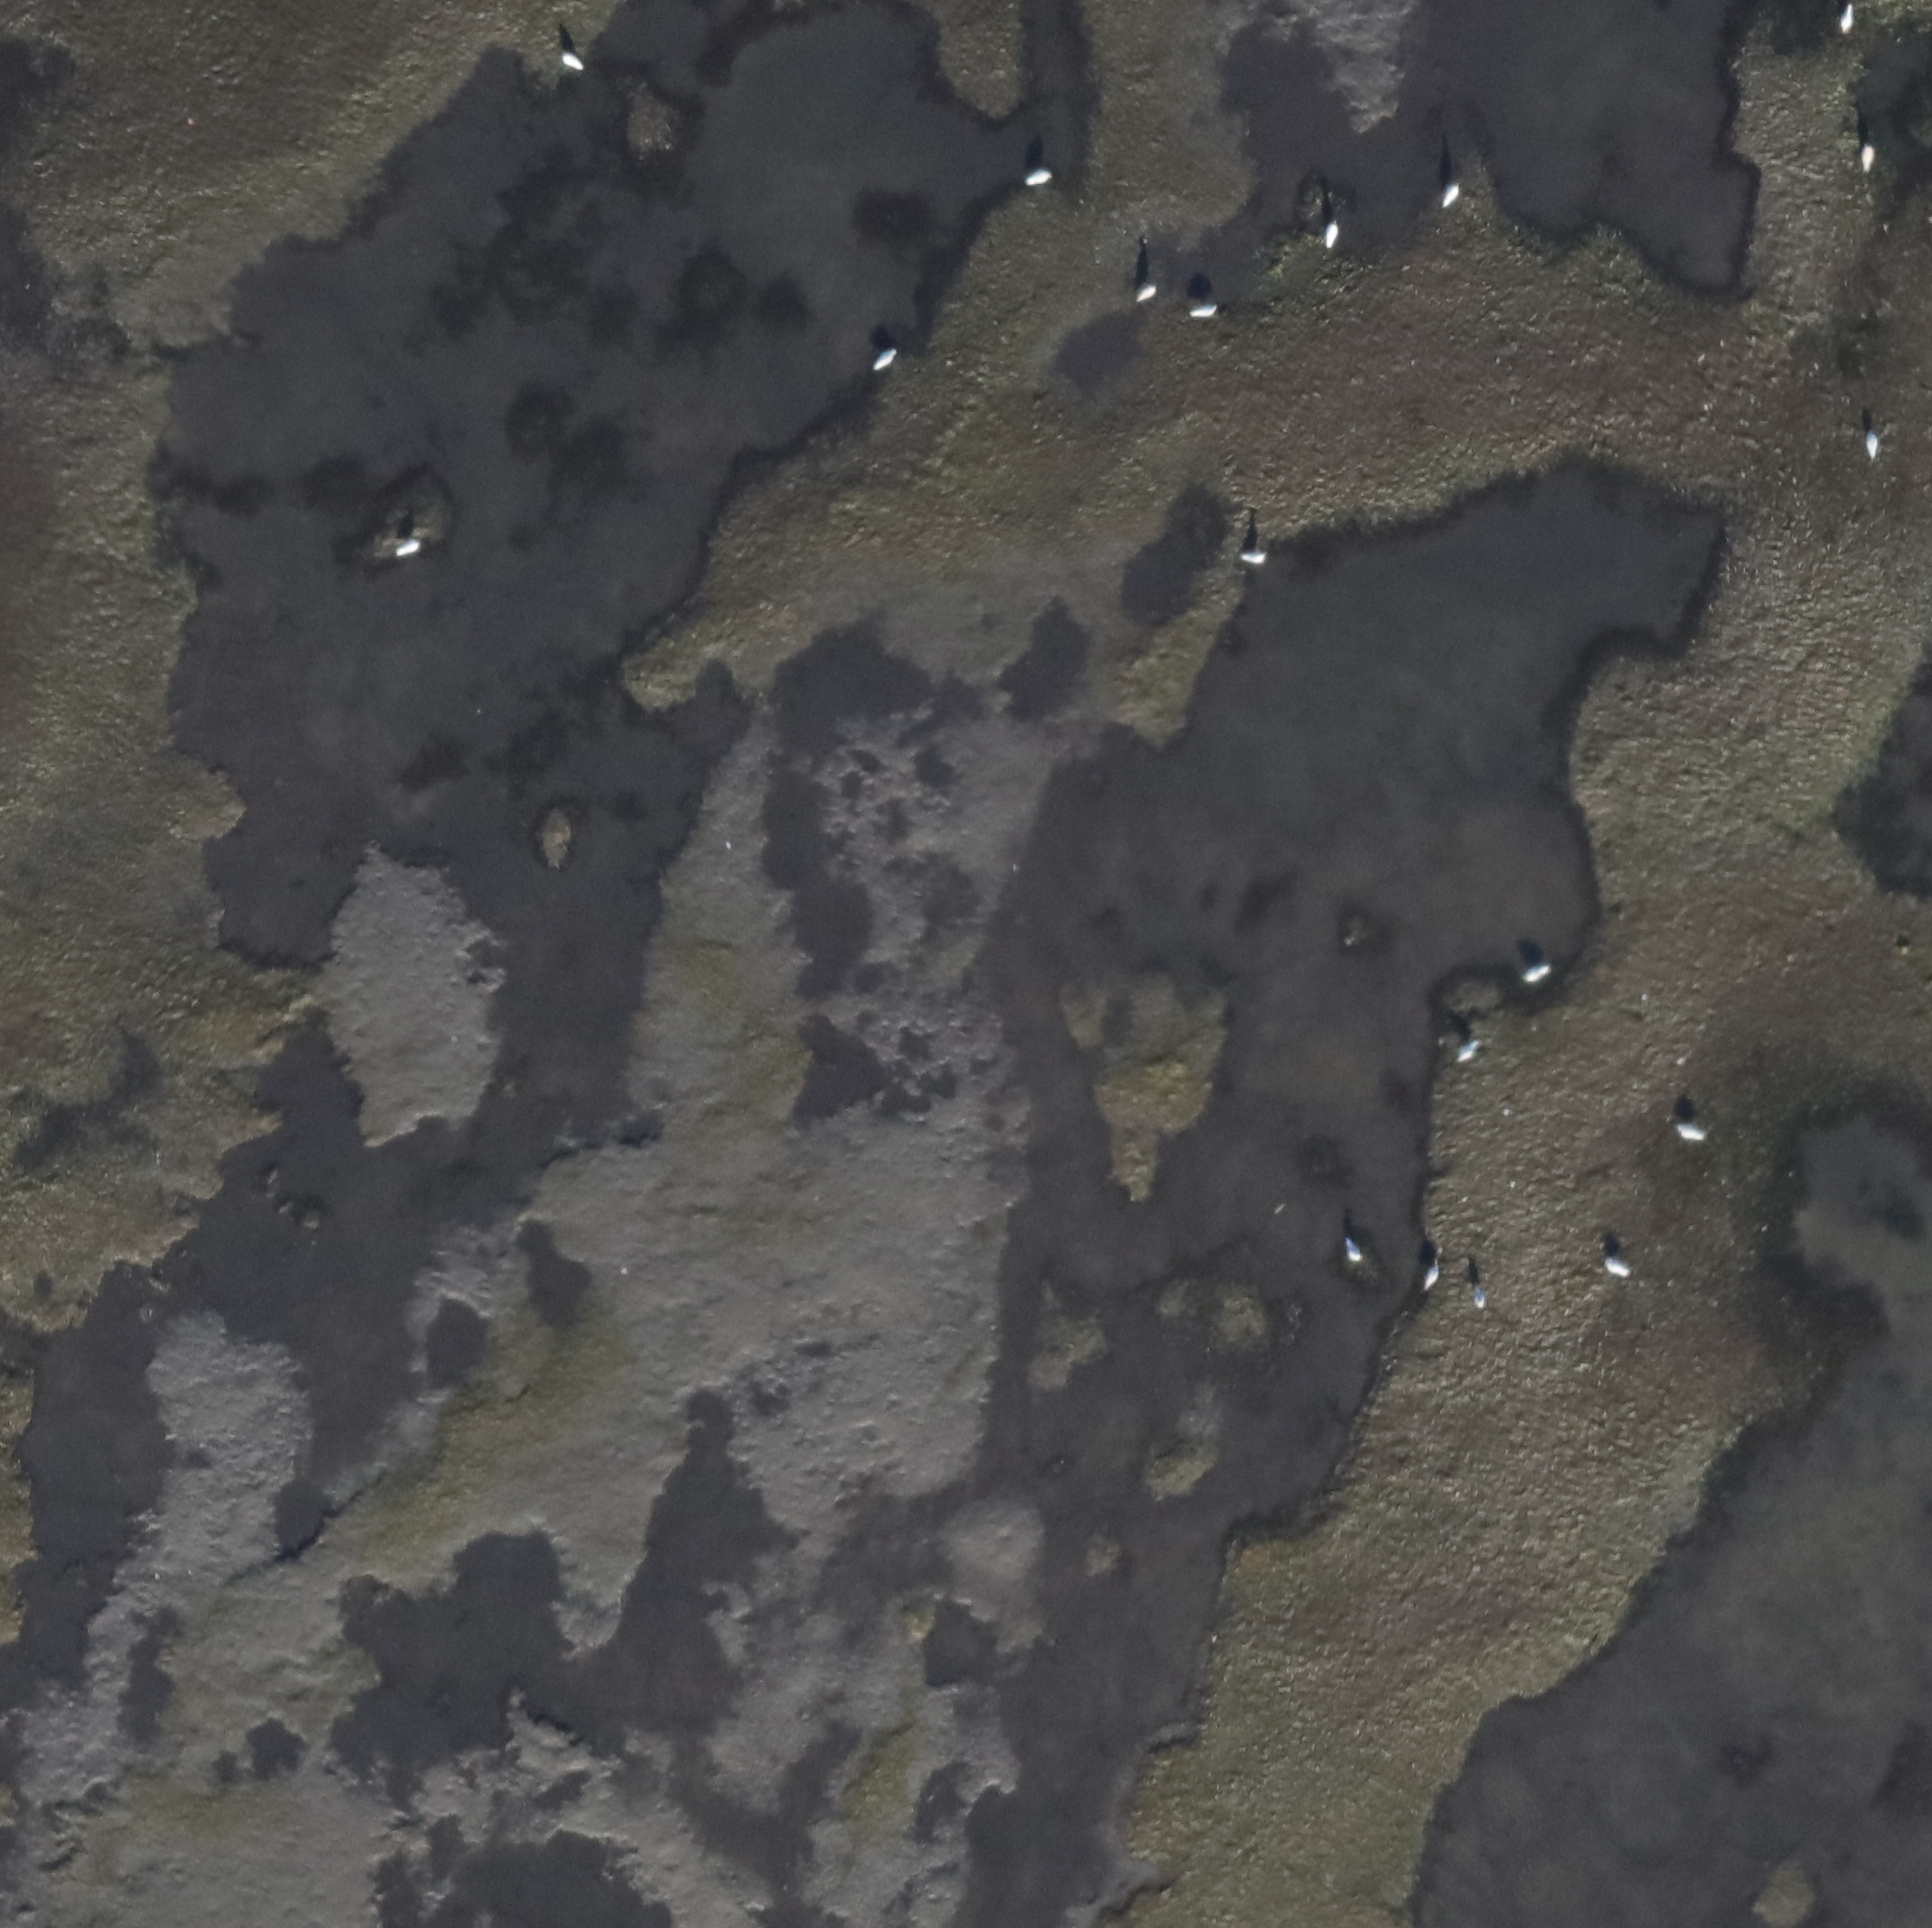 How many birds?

19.